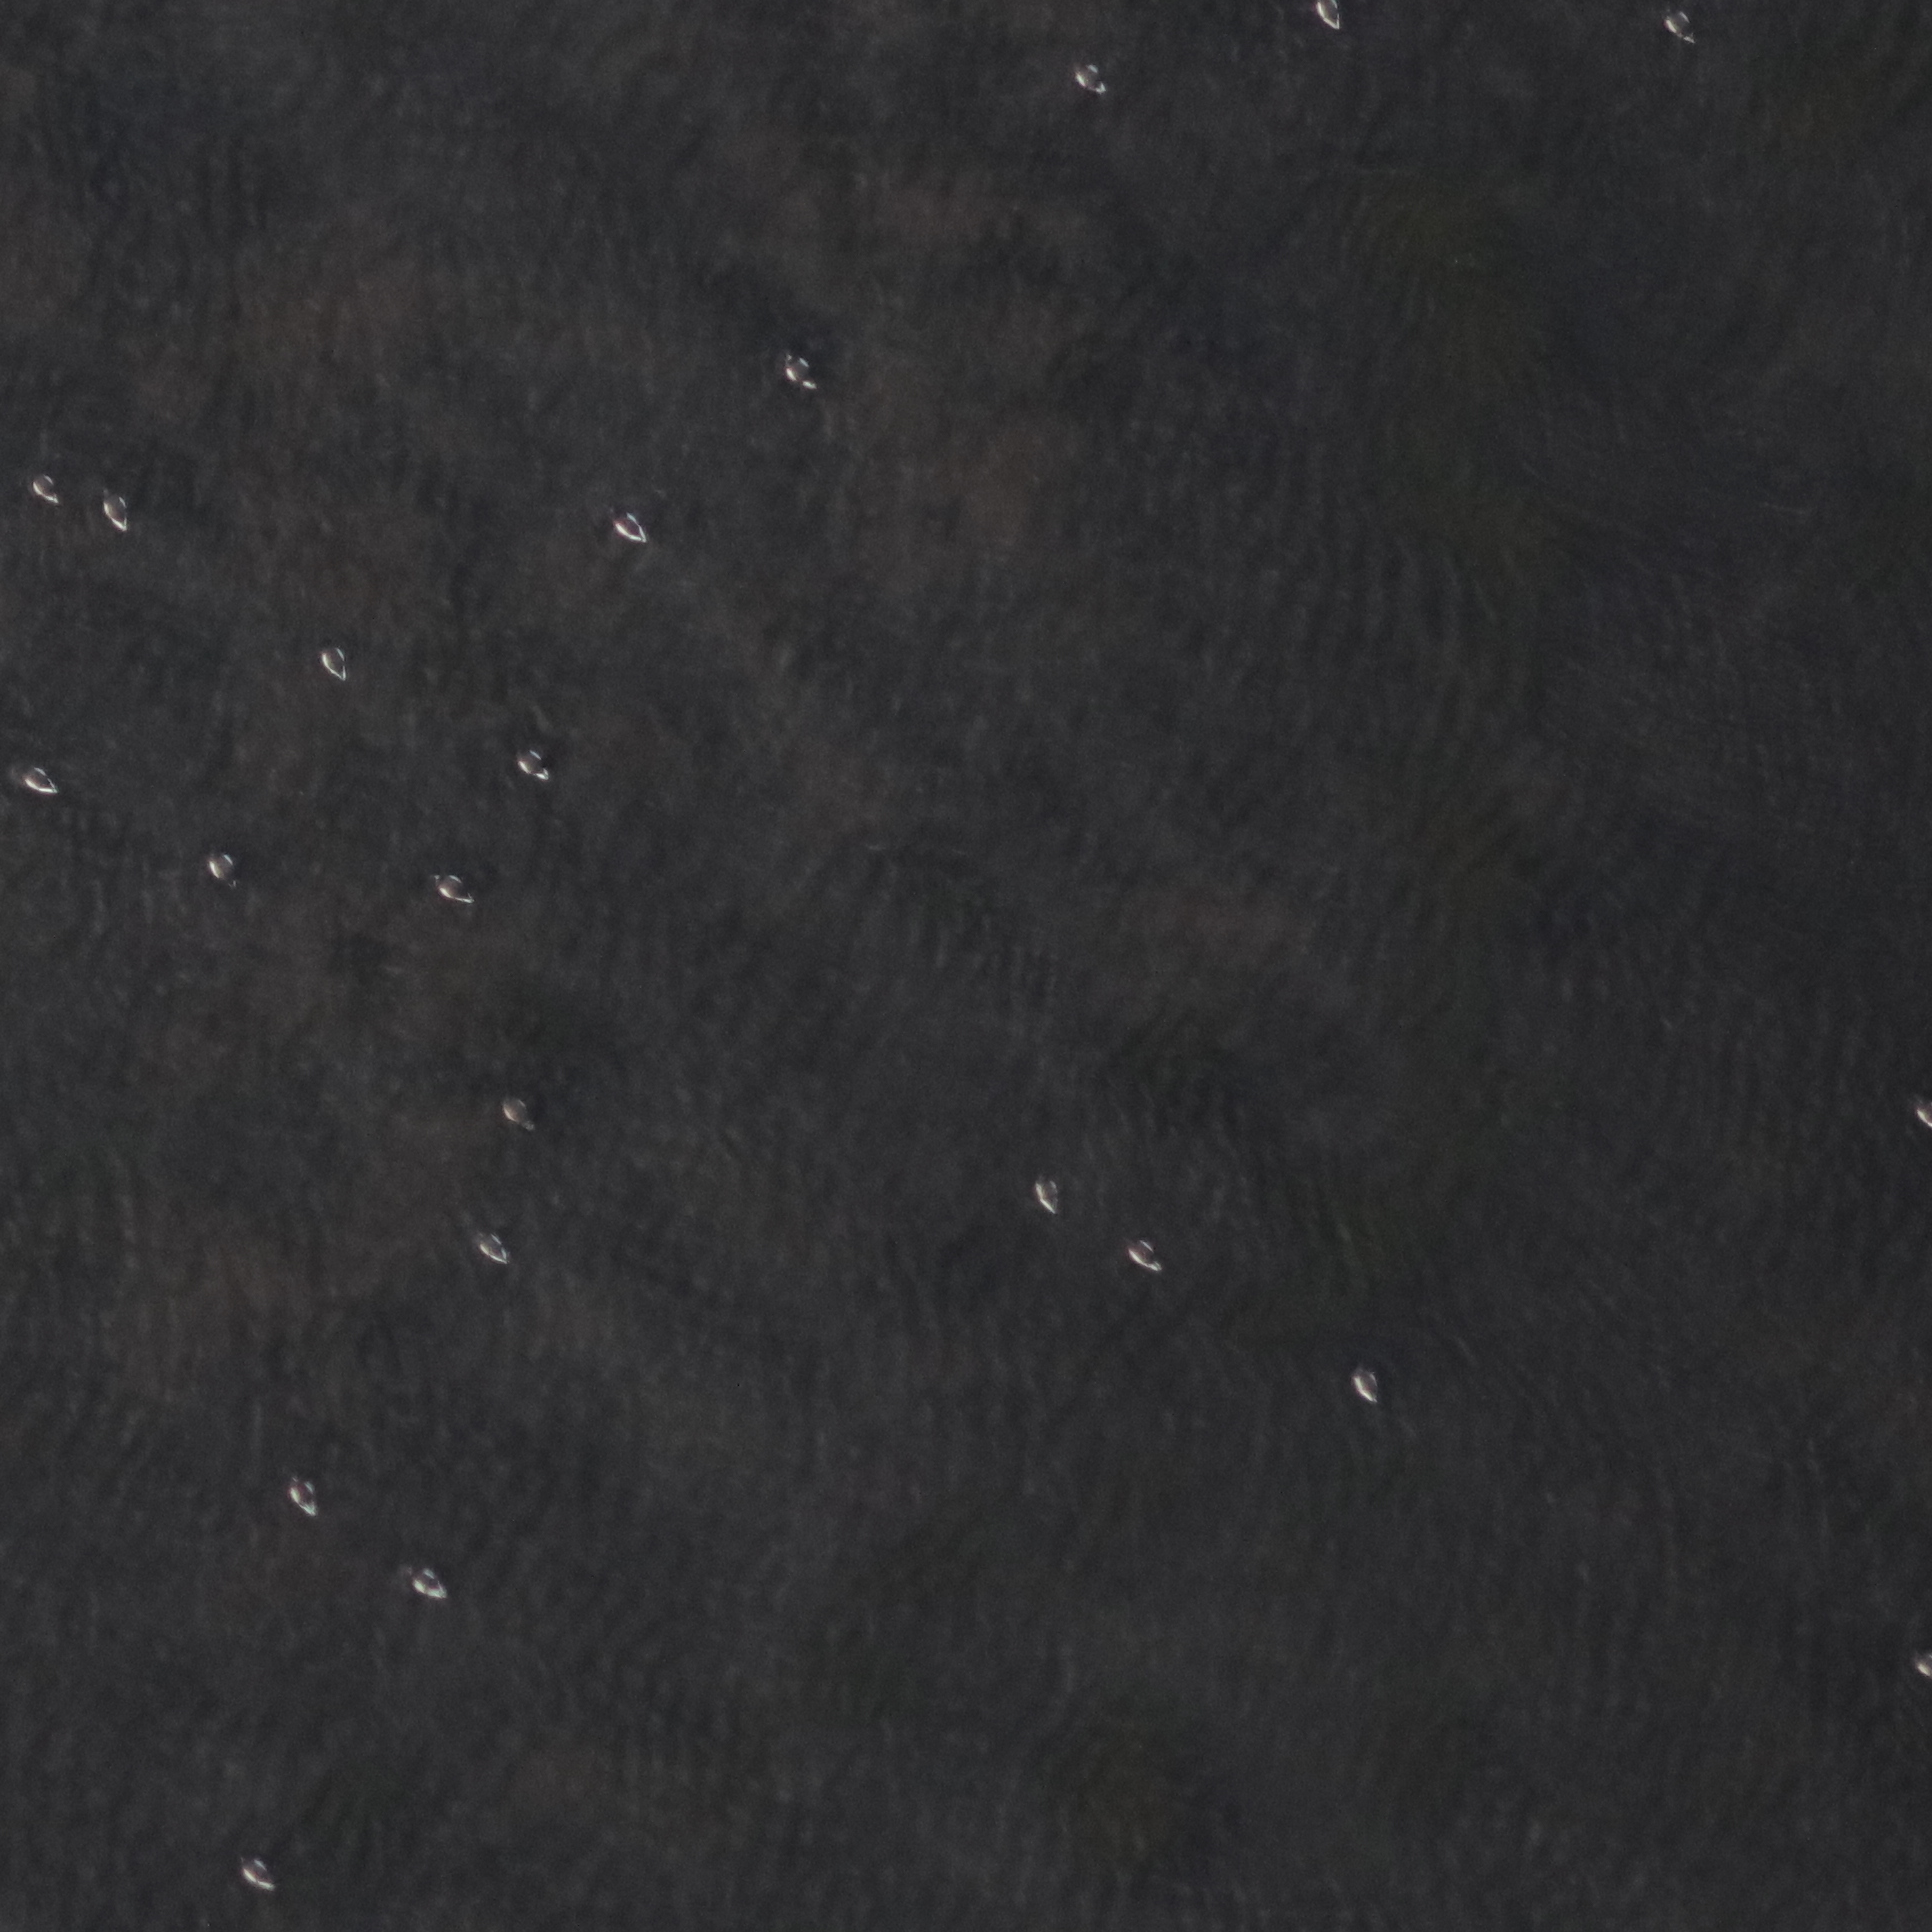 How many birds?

22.